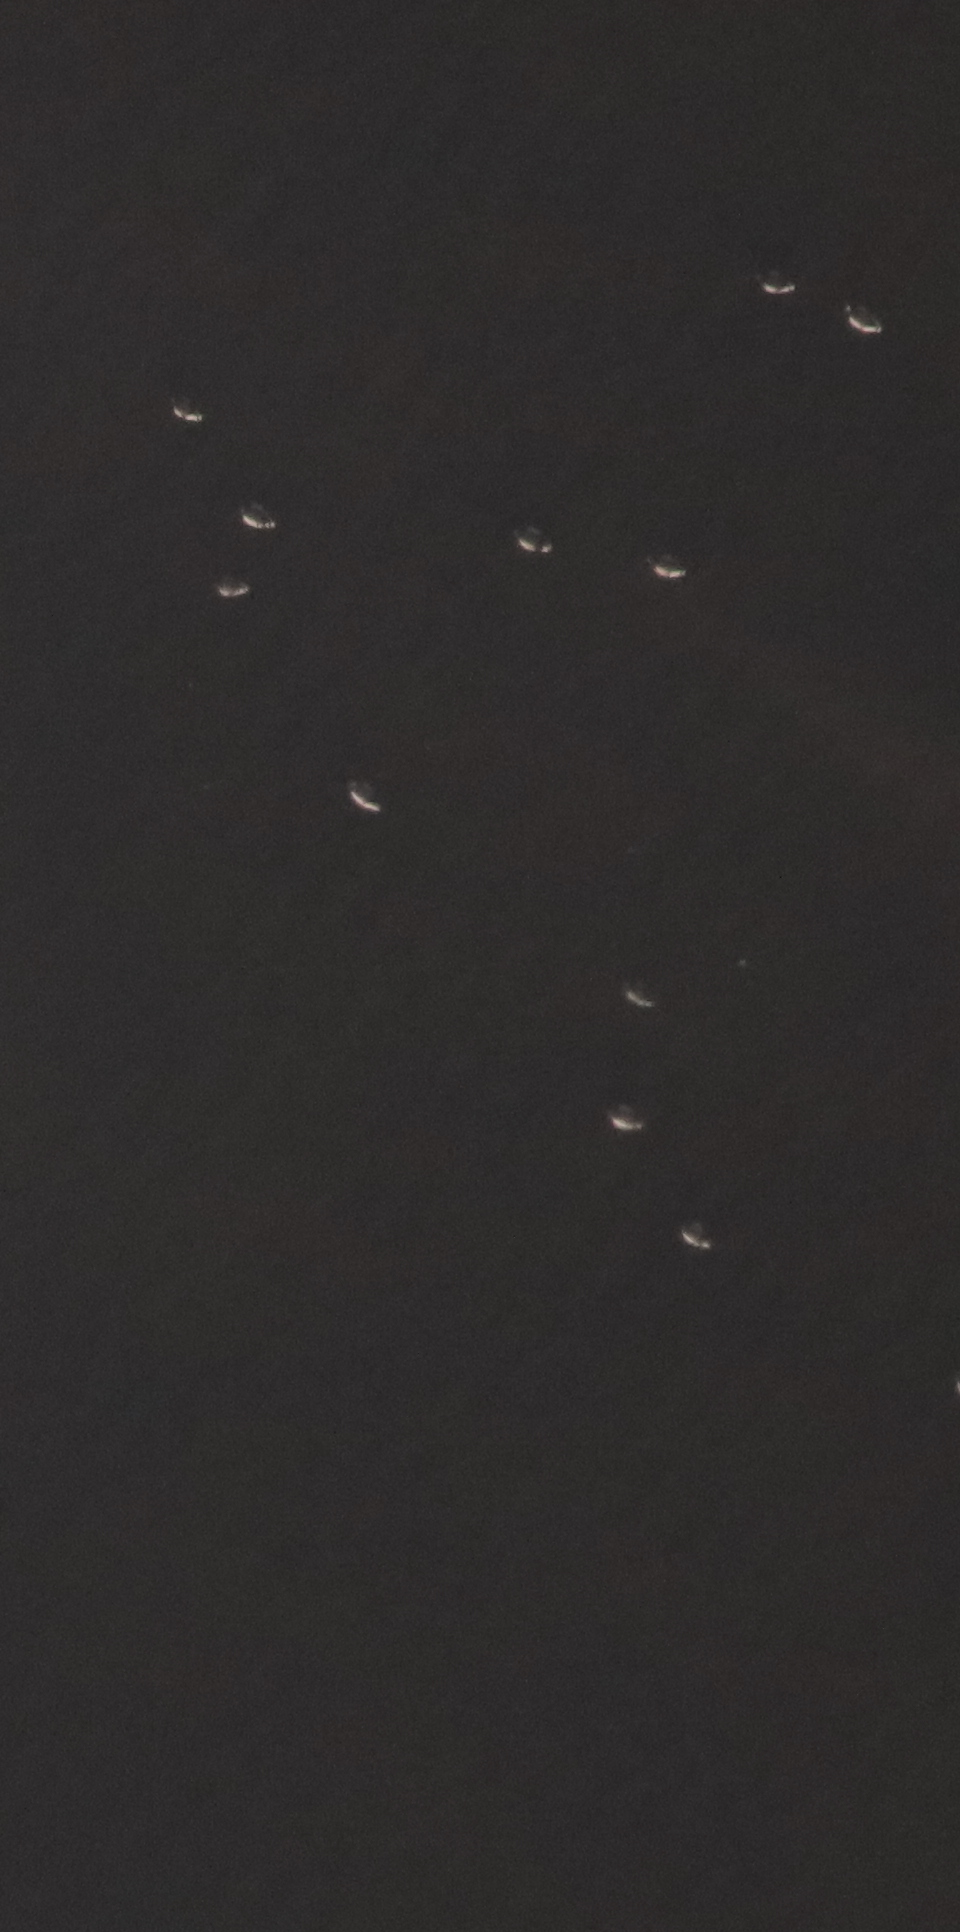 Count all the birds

11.